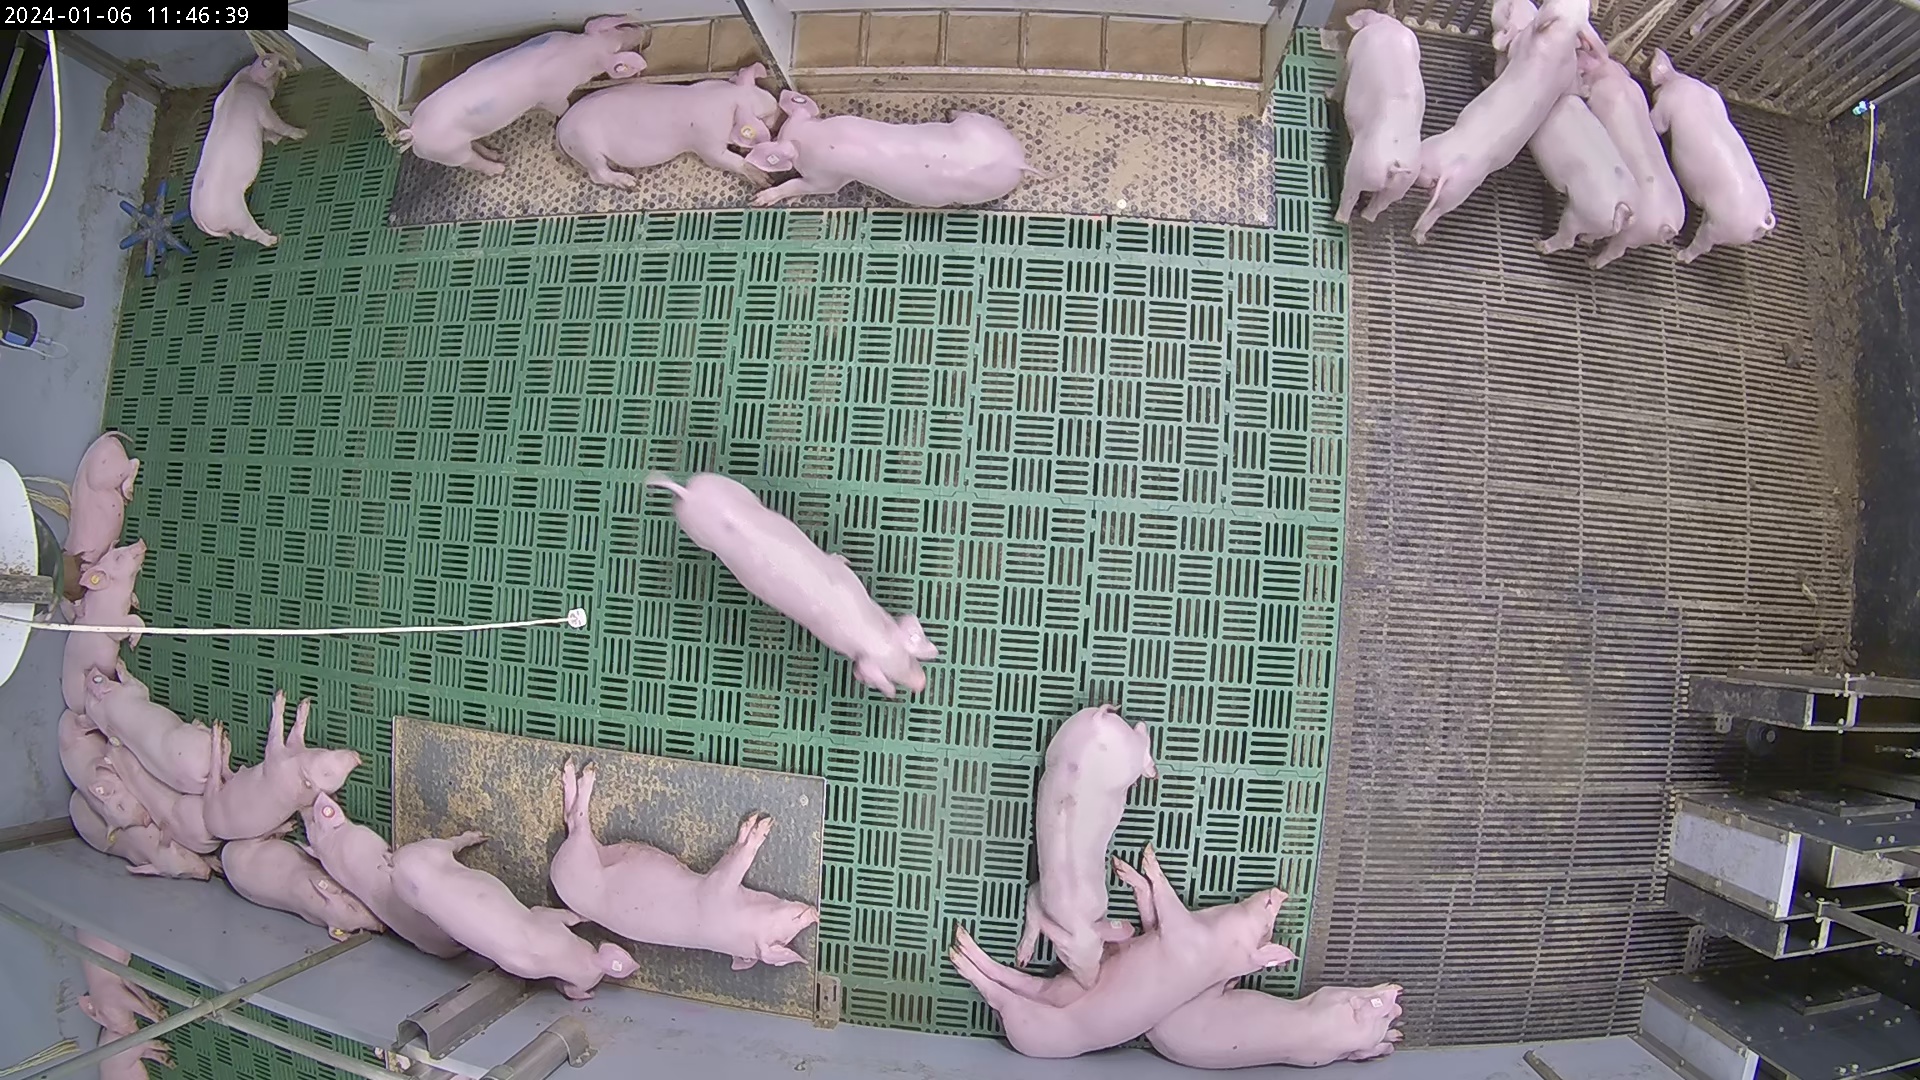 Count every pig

26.